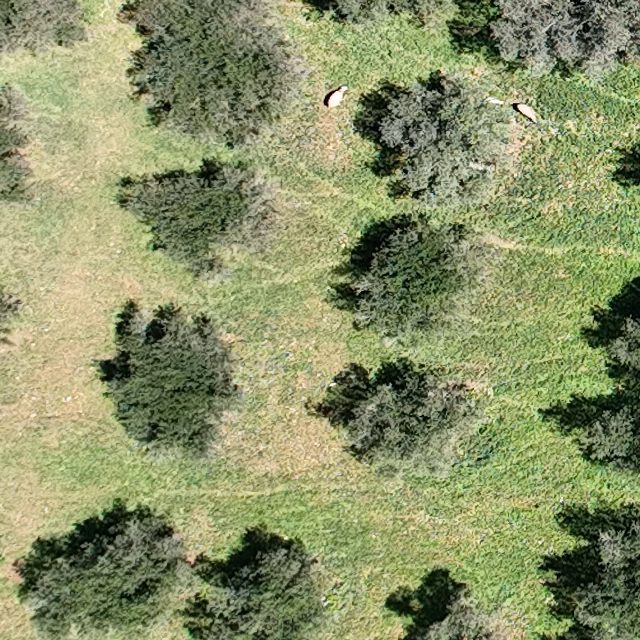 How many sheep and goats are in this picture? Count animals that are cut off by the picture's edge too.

3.